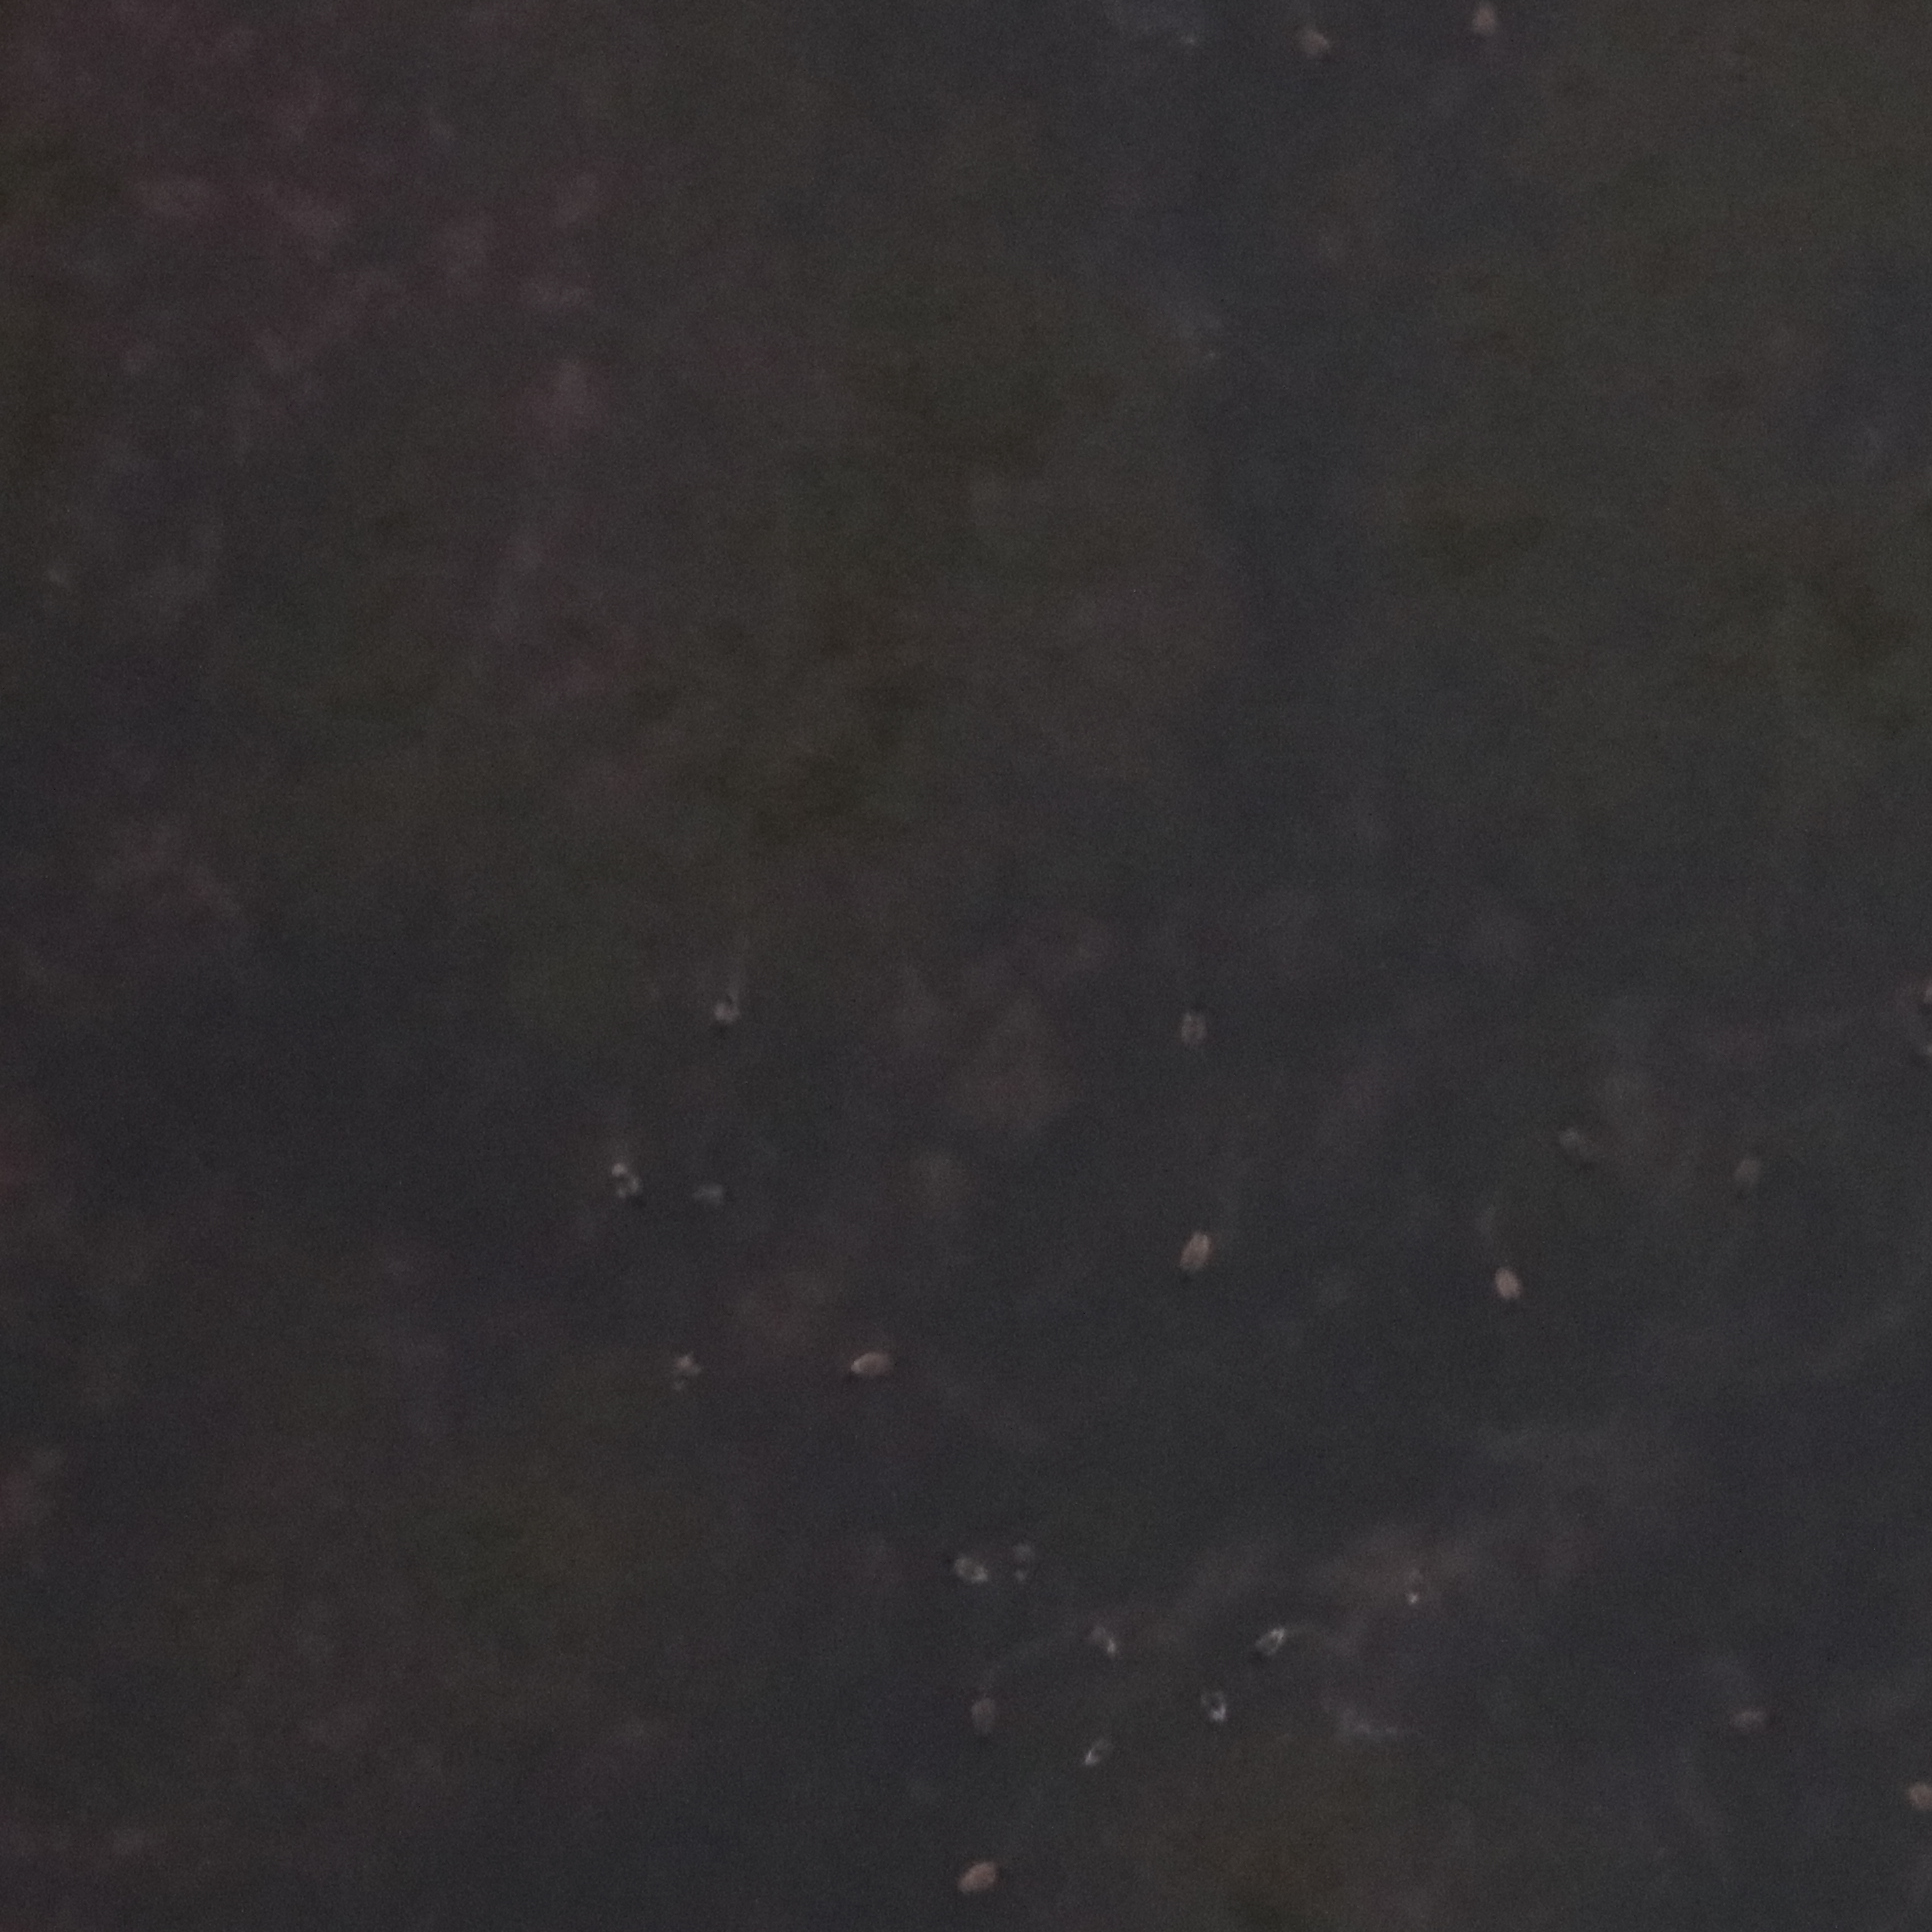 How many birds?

23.